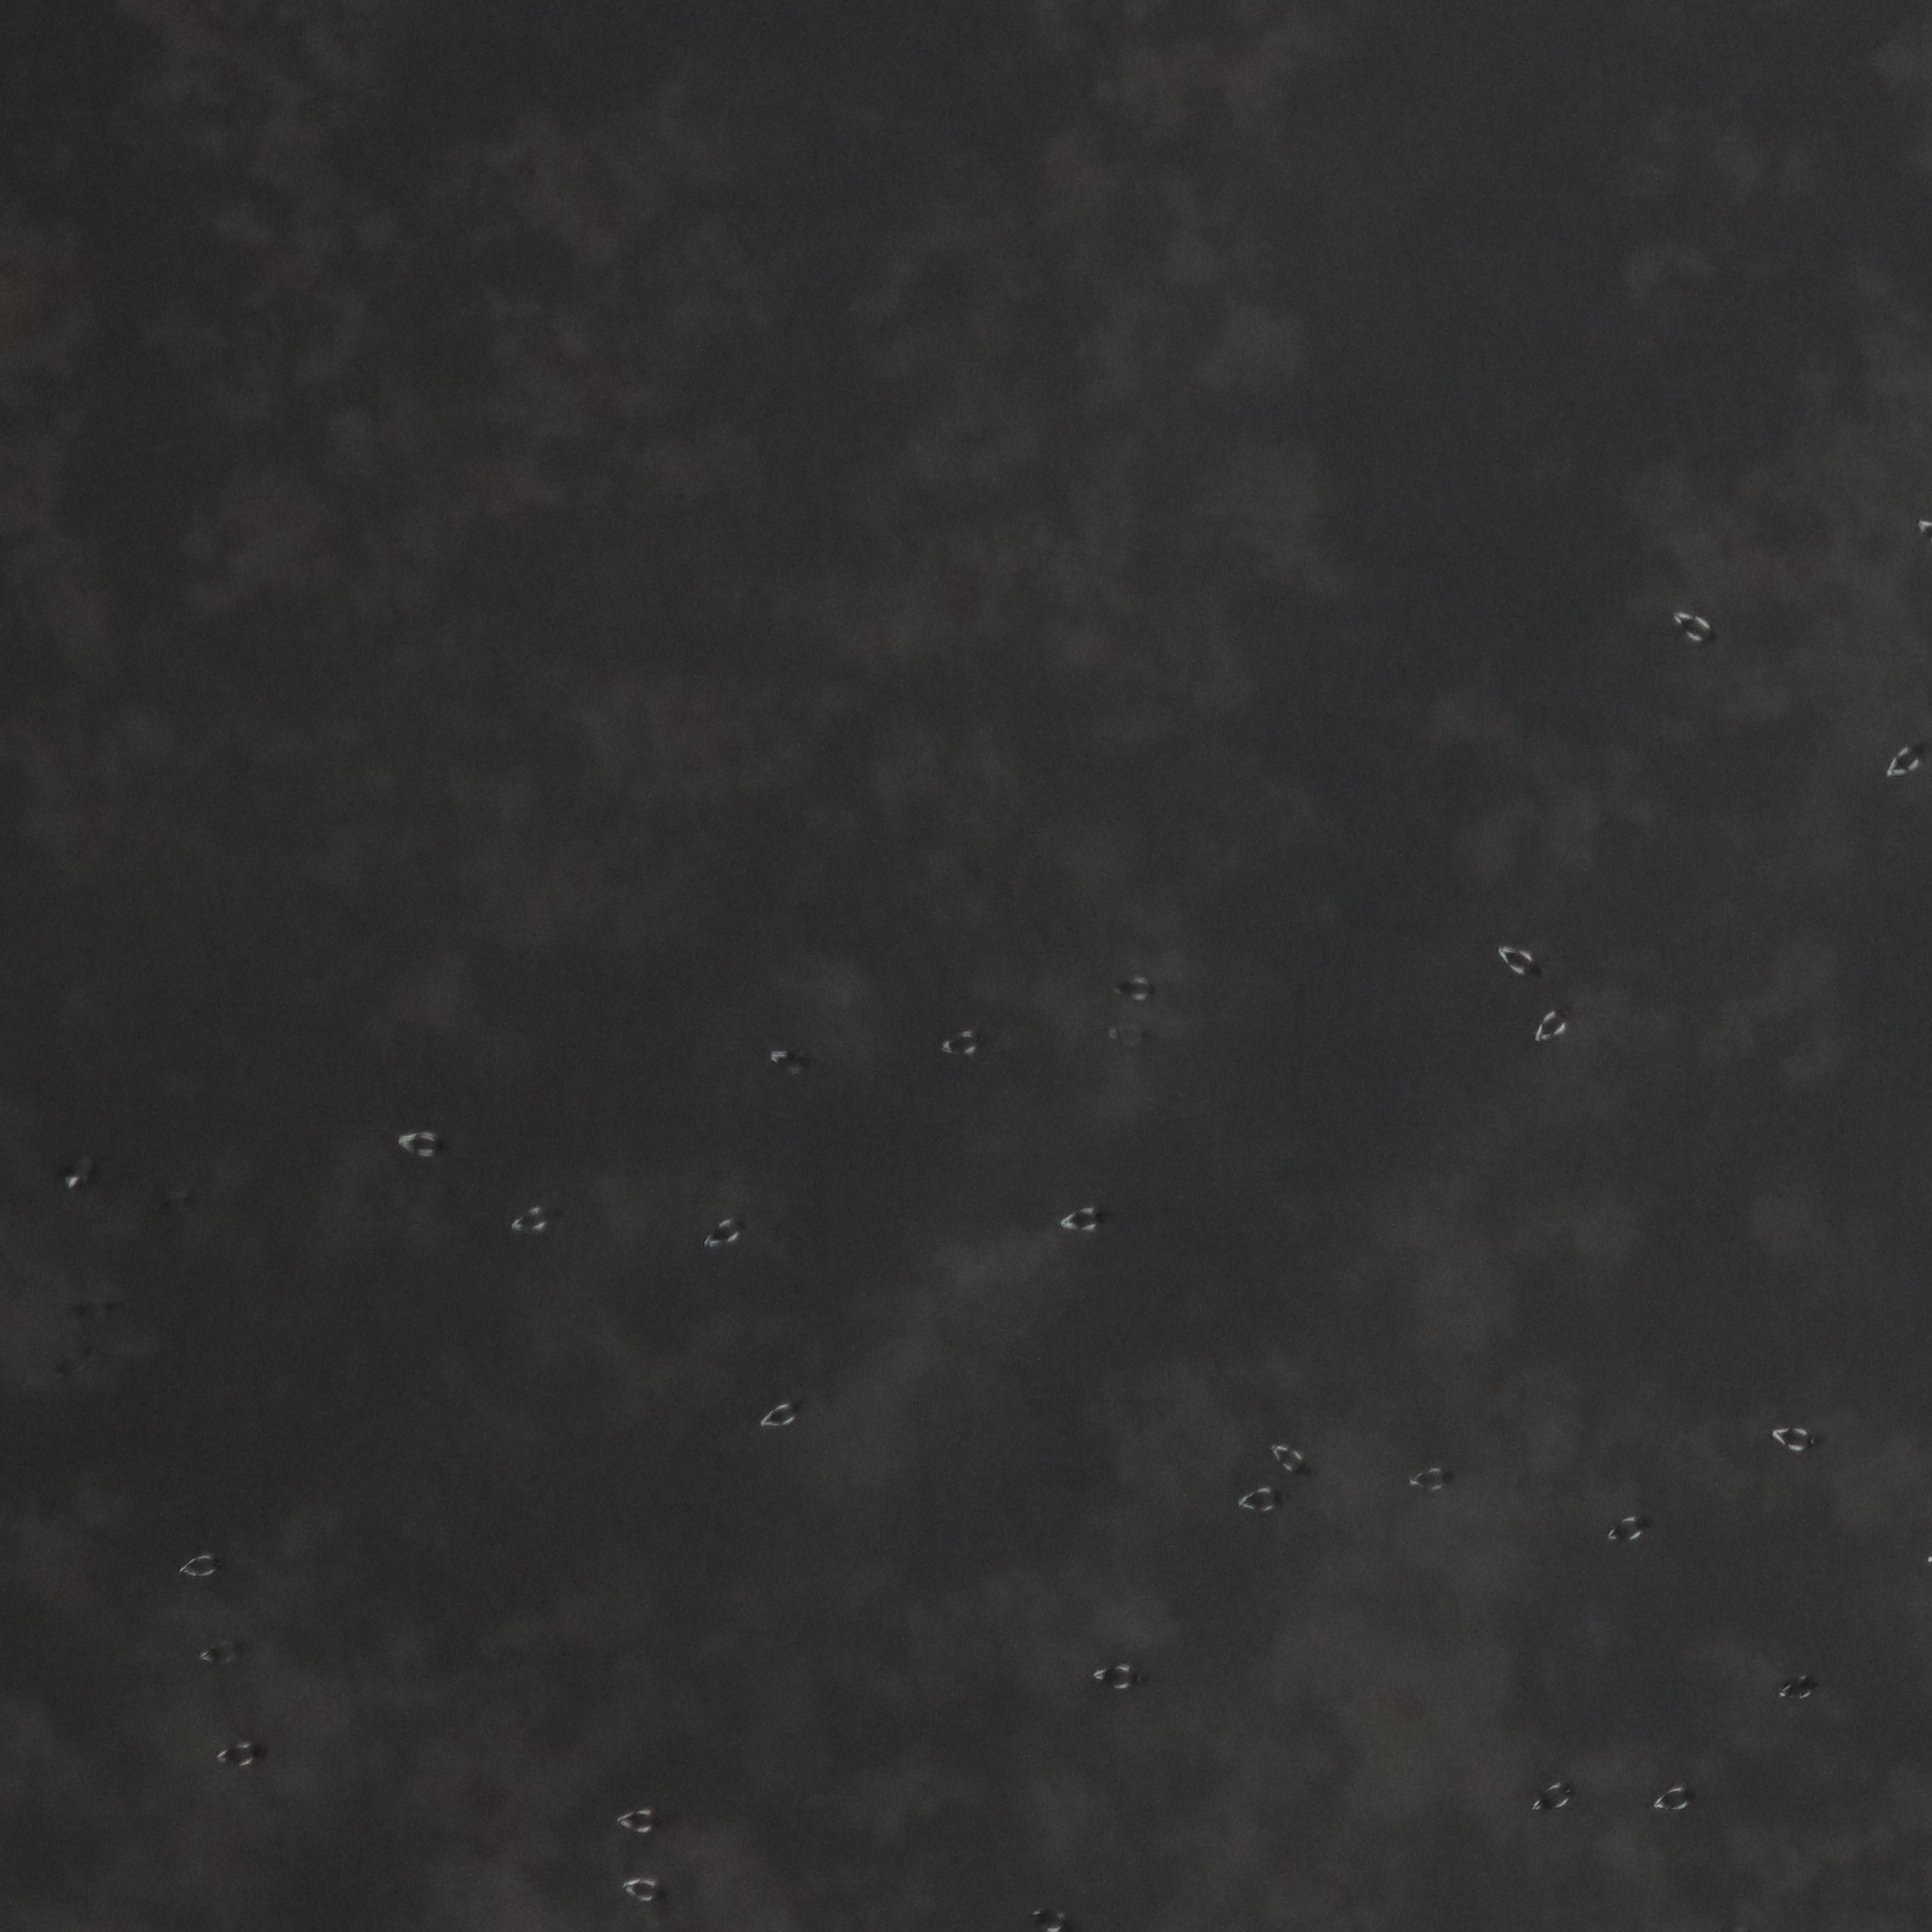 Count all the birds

32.